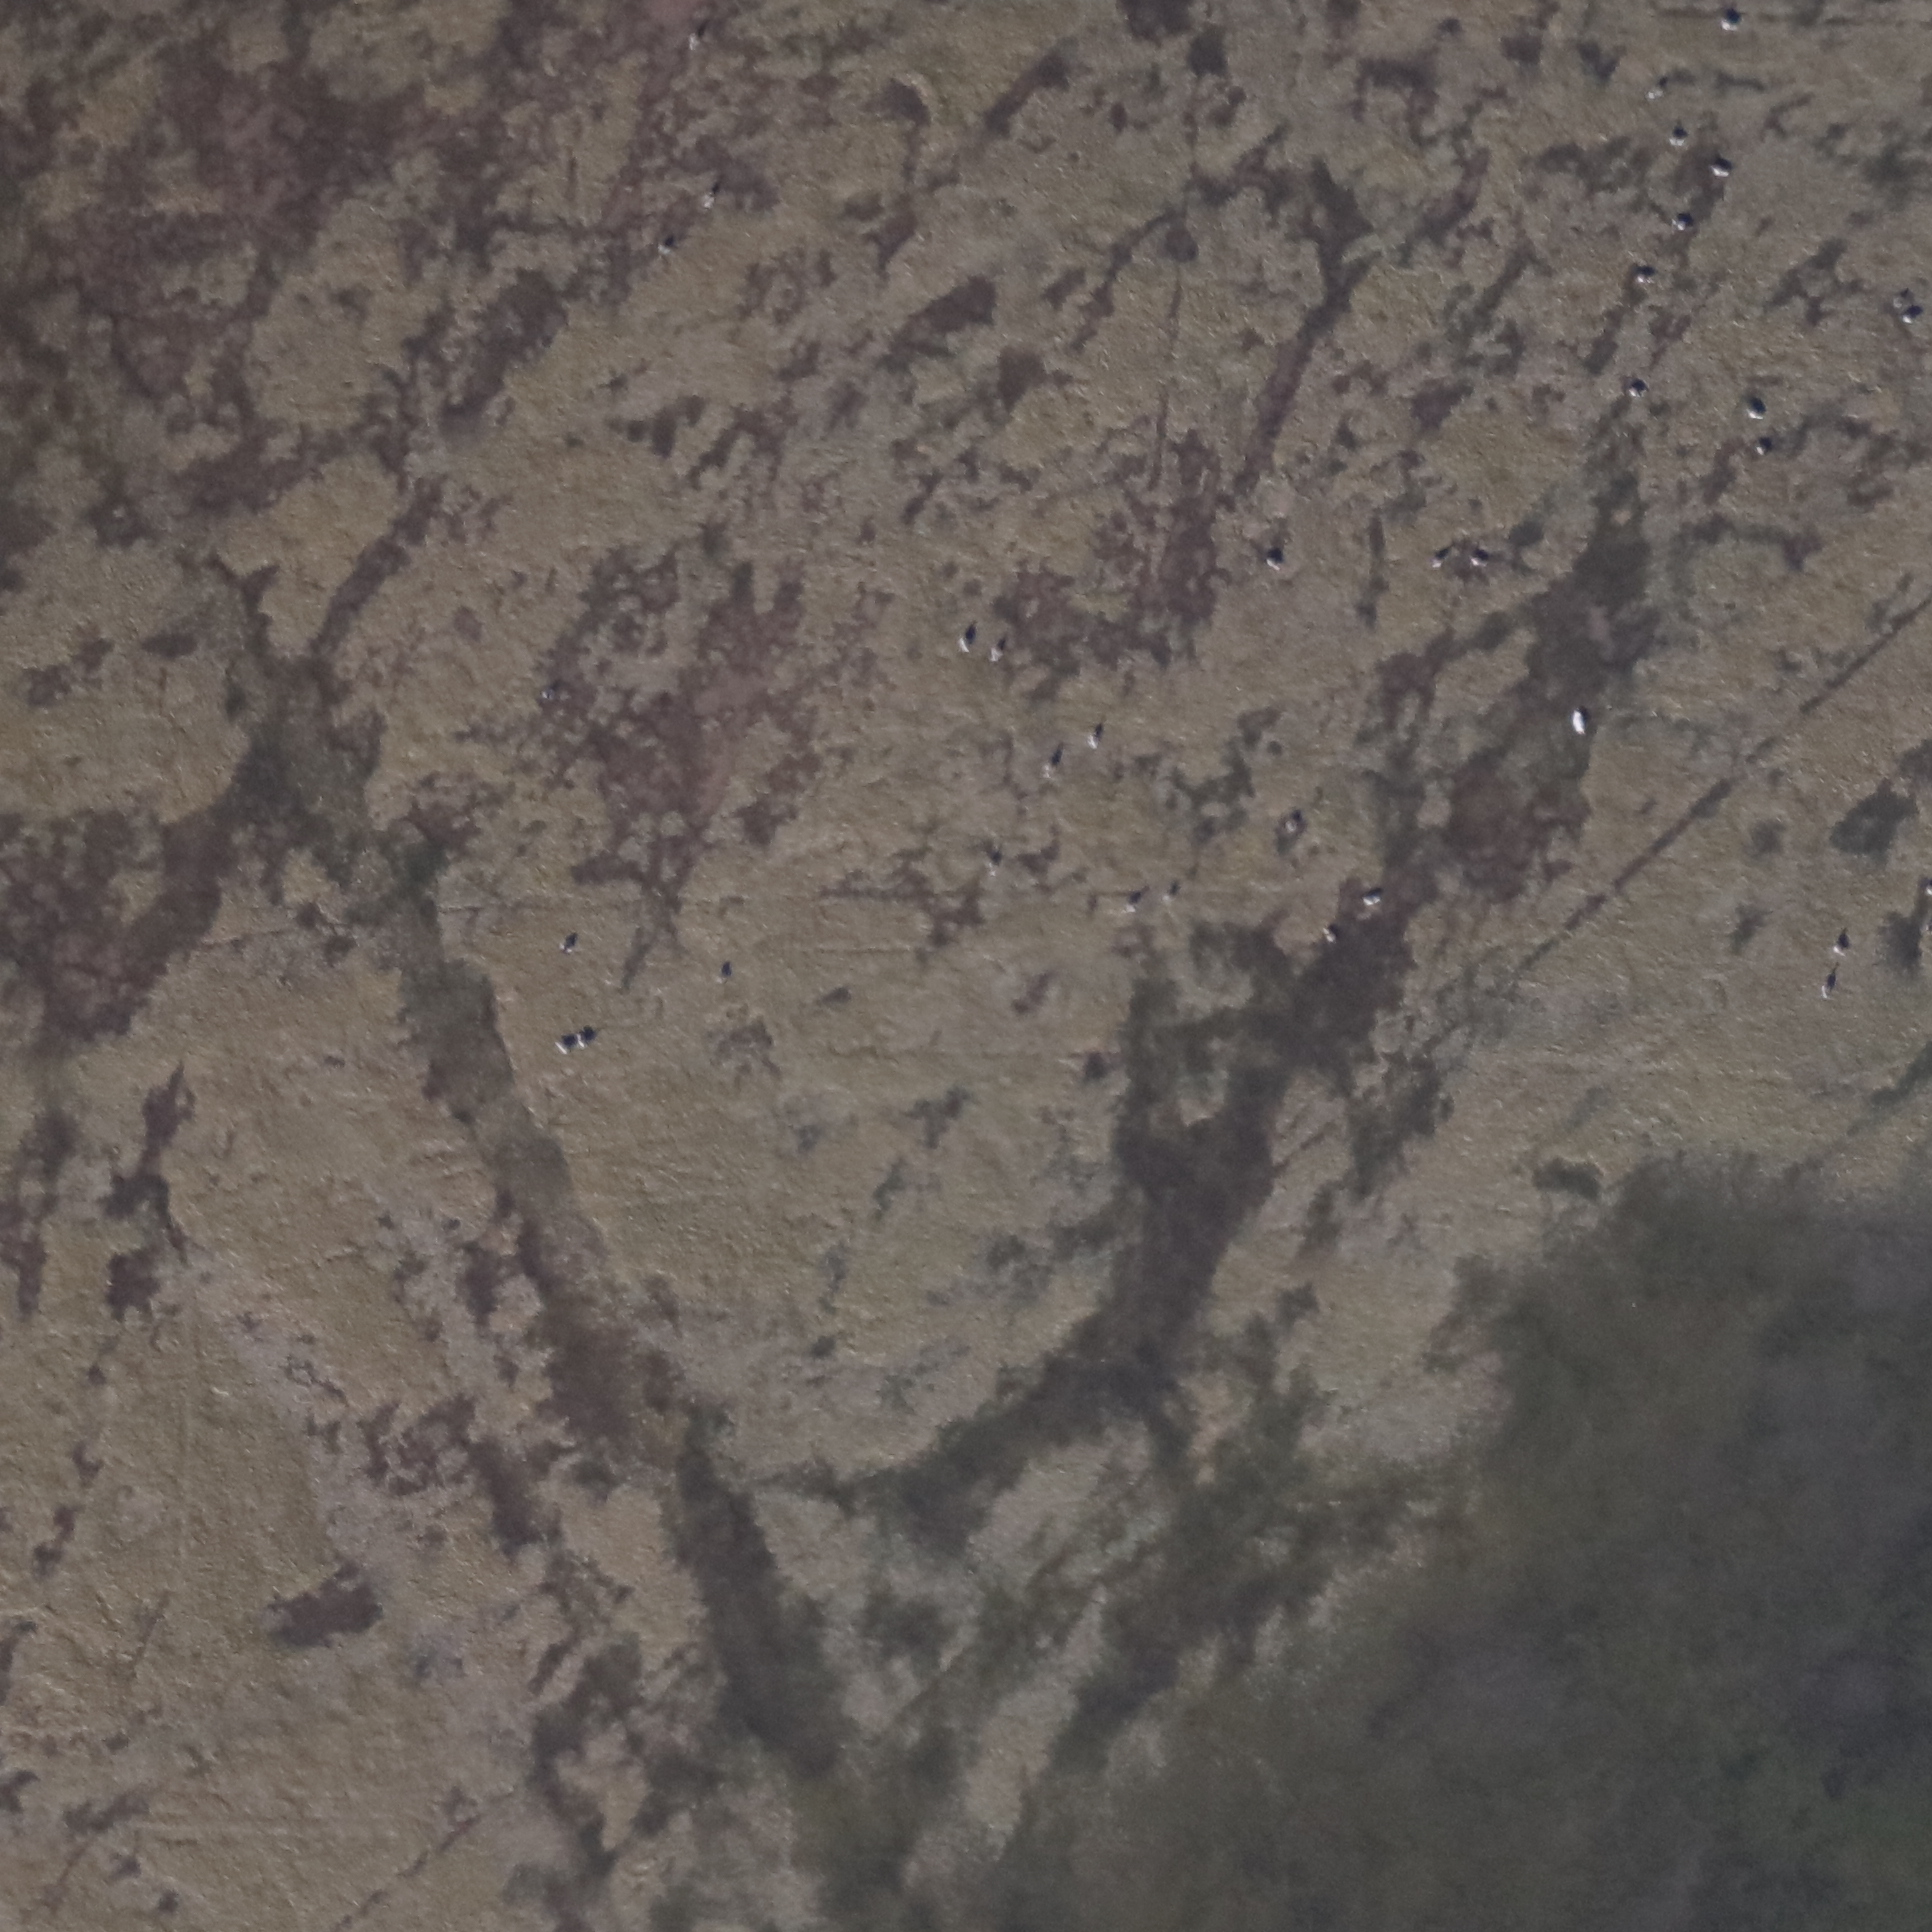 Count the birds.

37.